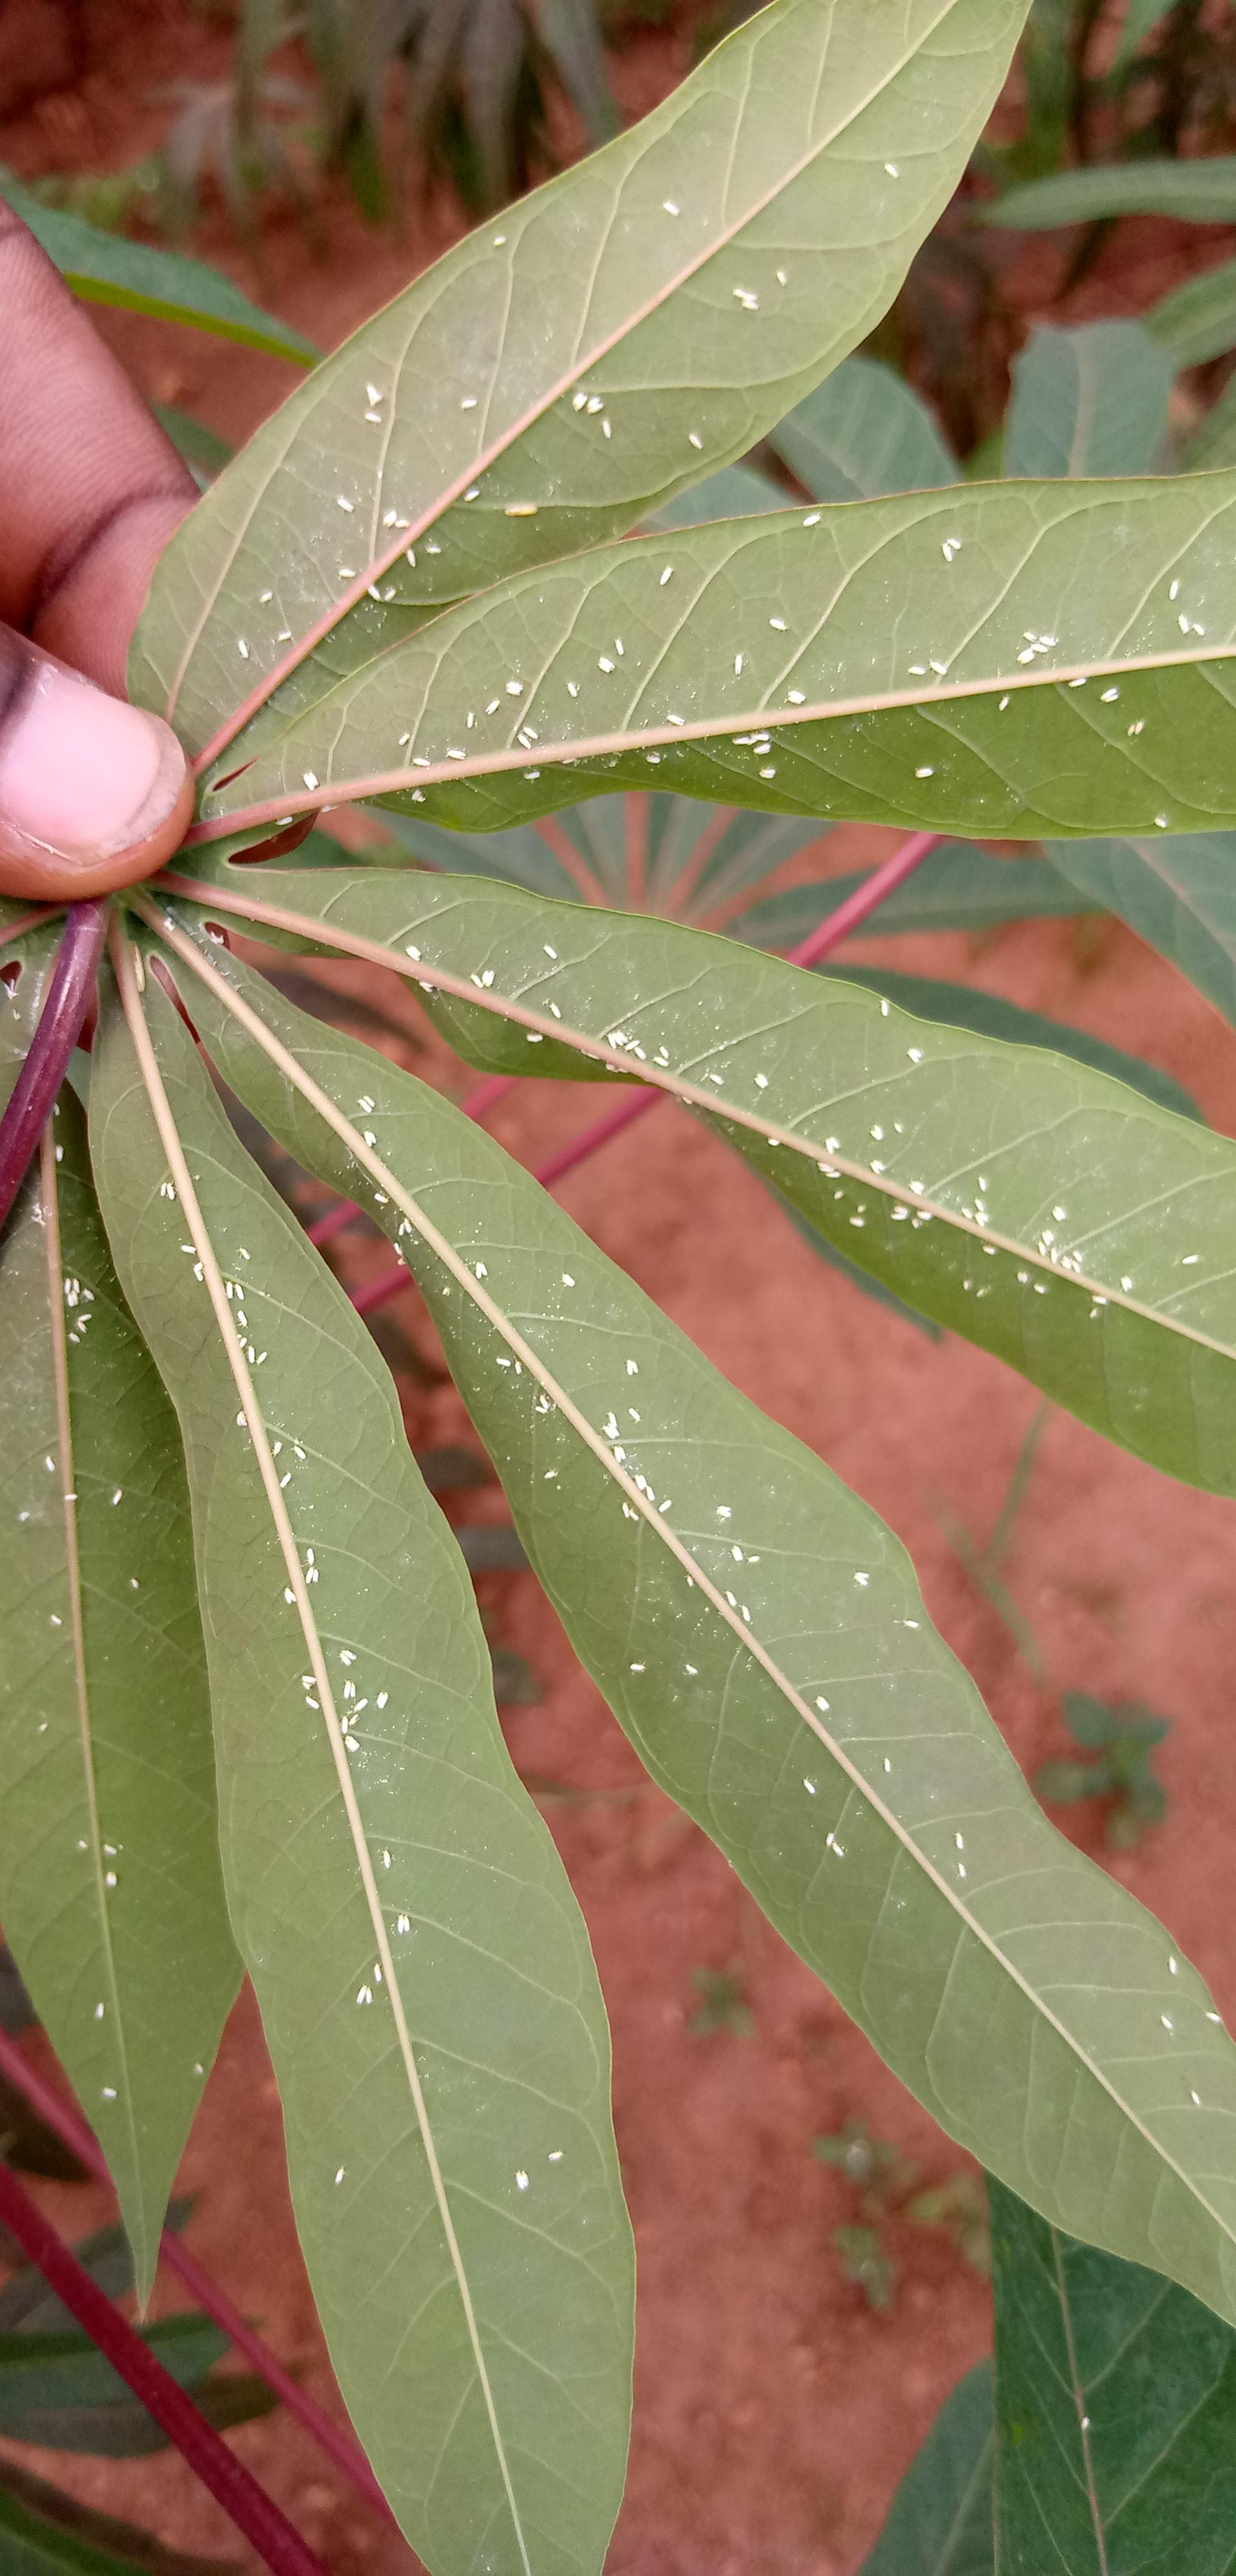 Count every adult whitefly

189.